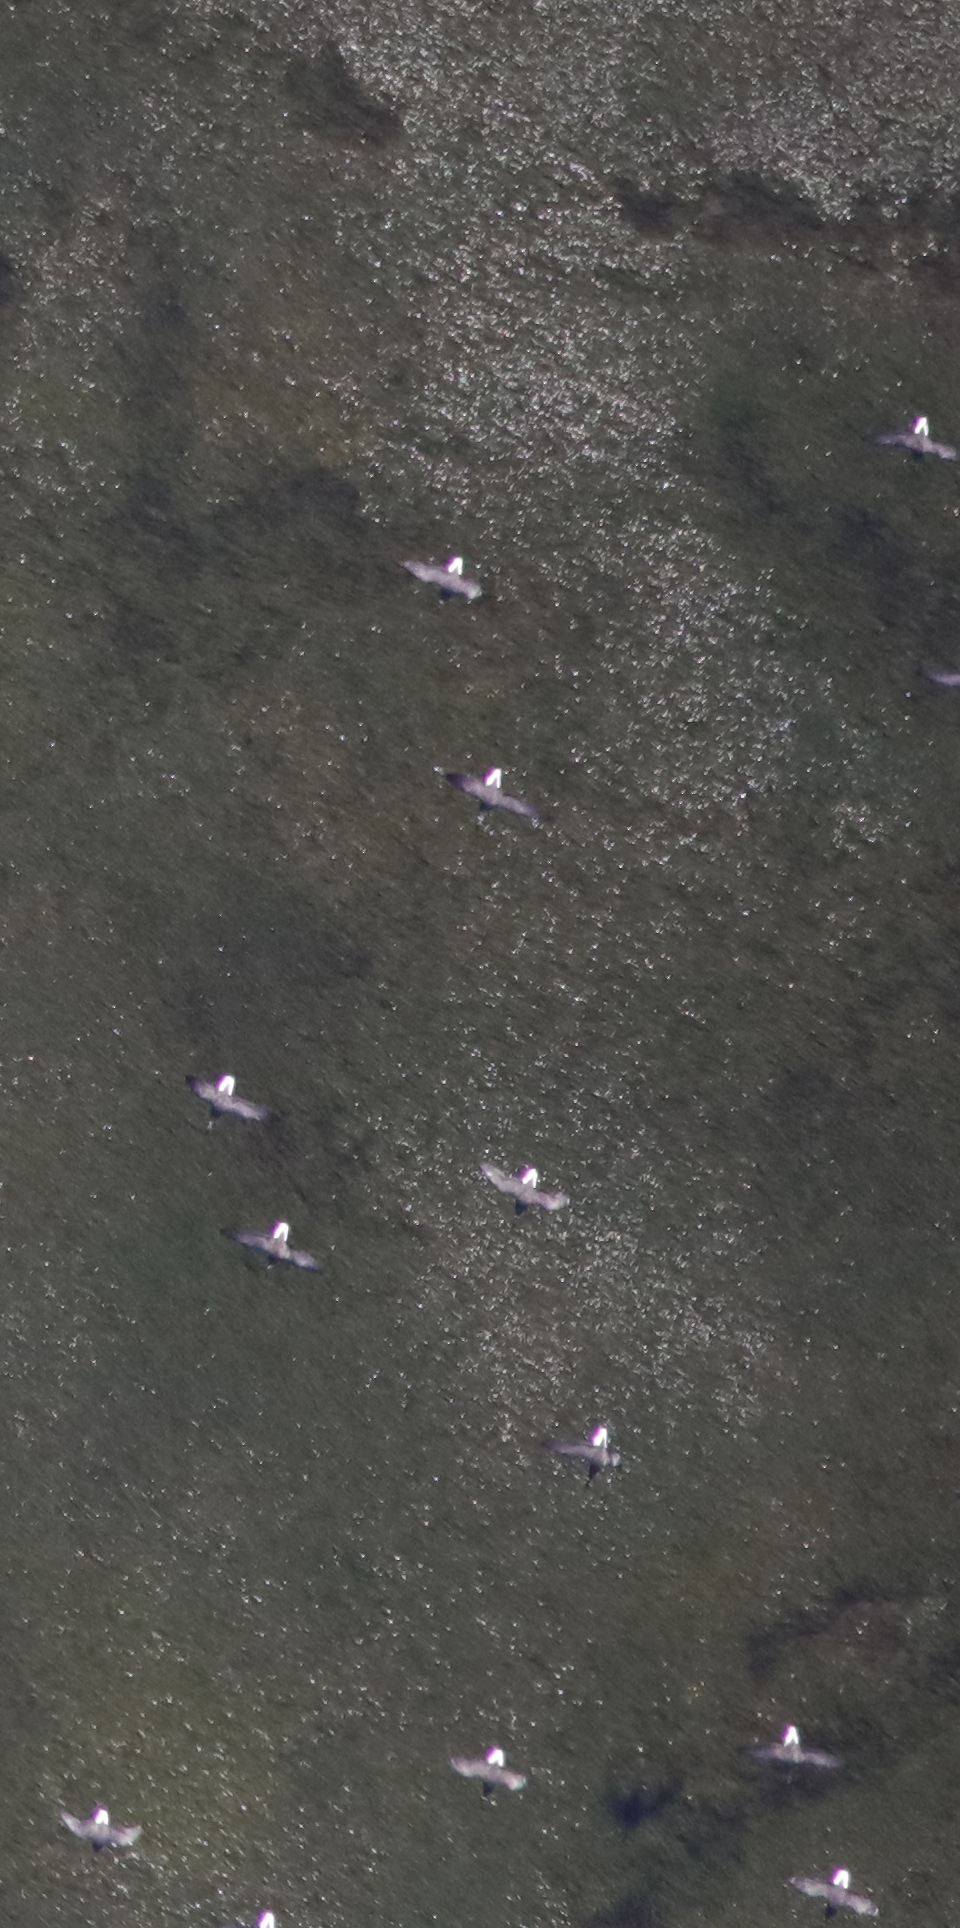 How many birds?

11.